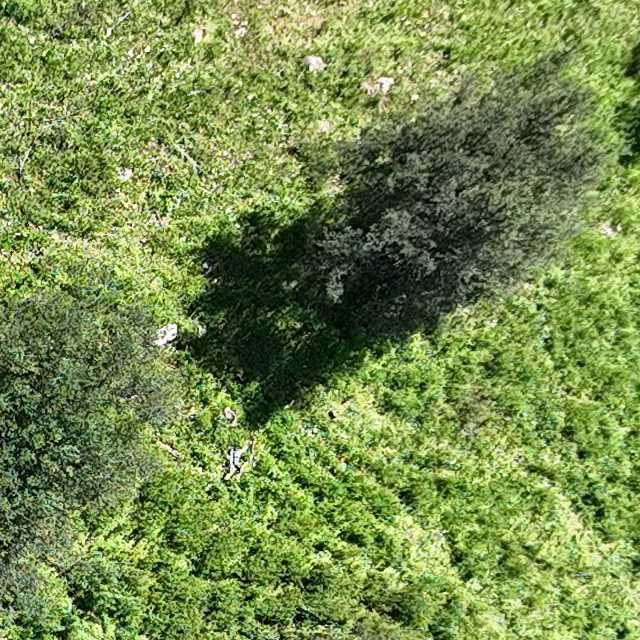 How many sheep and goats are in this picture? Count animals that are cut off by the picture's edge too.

0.